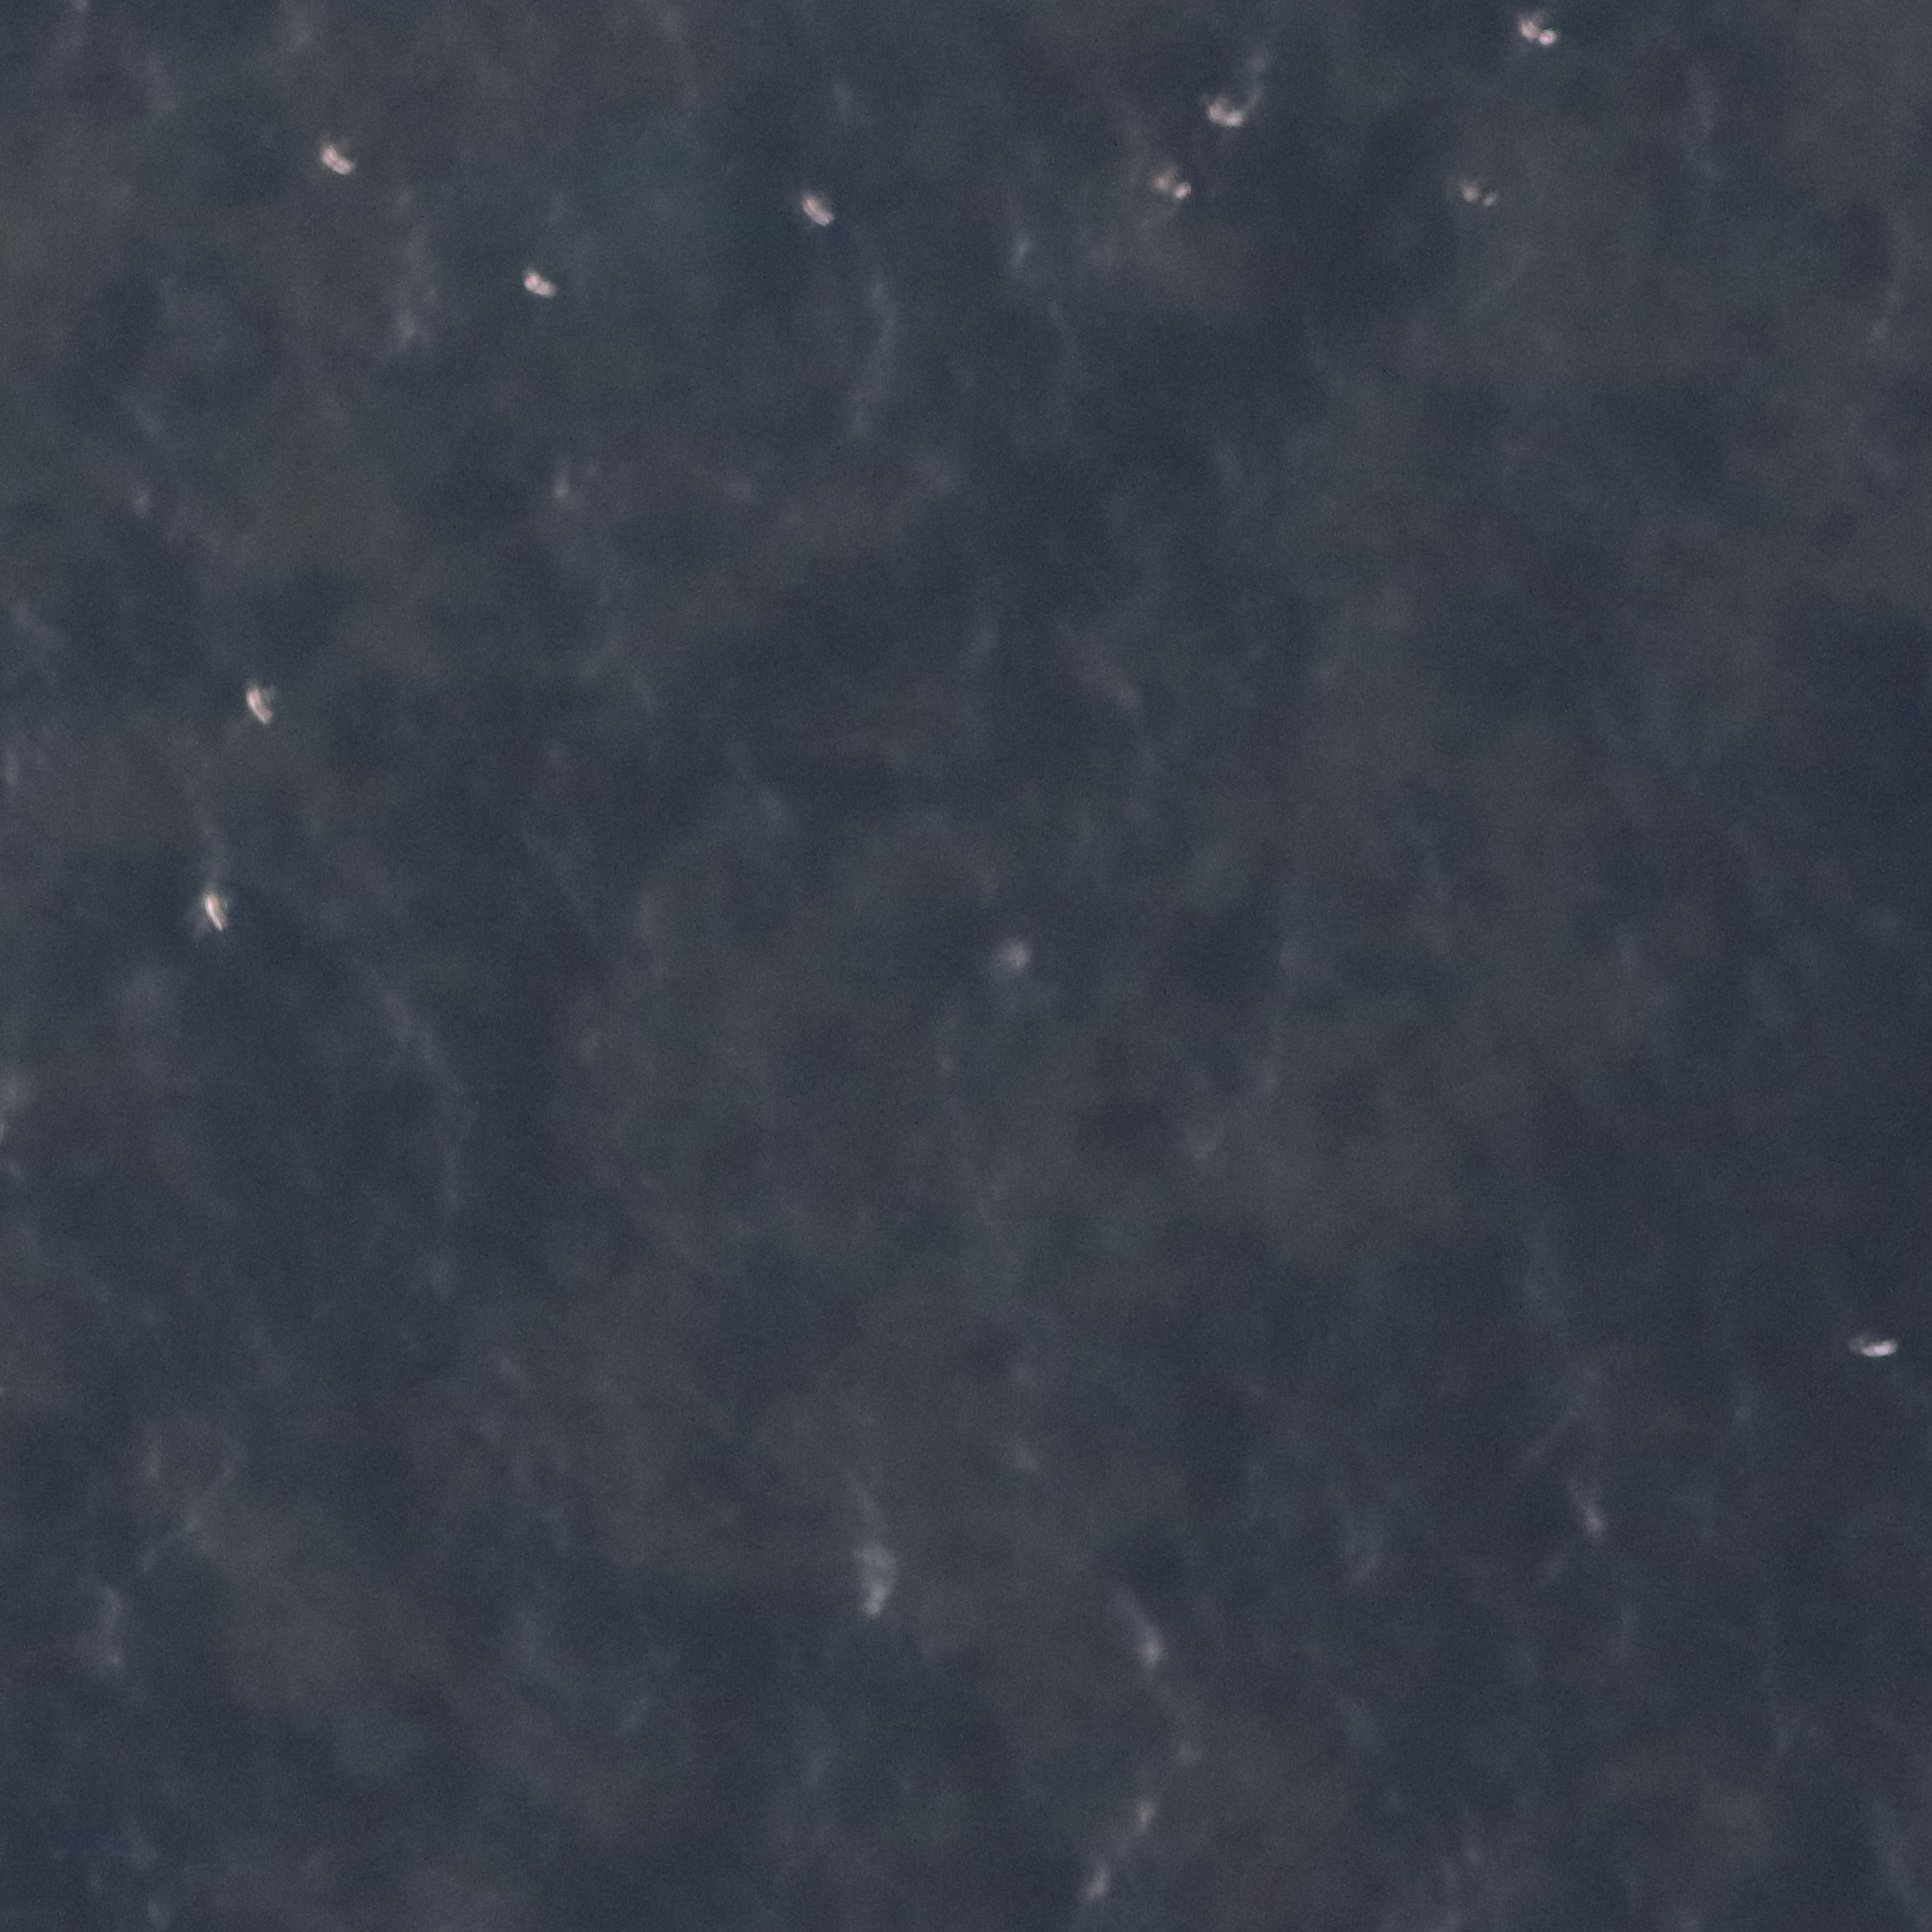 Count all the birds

10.